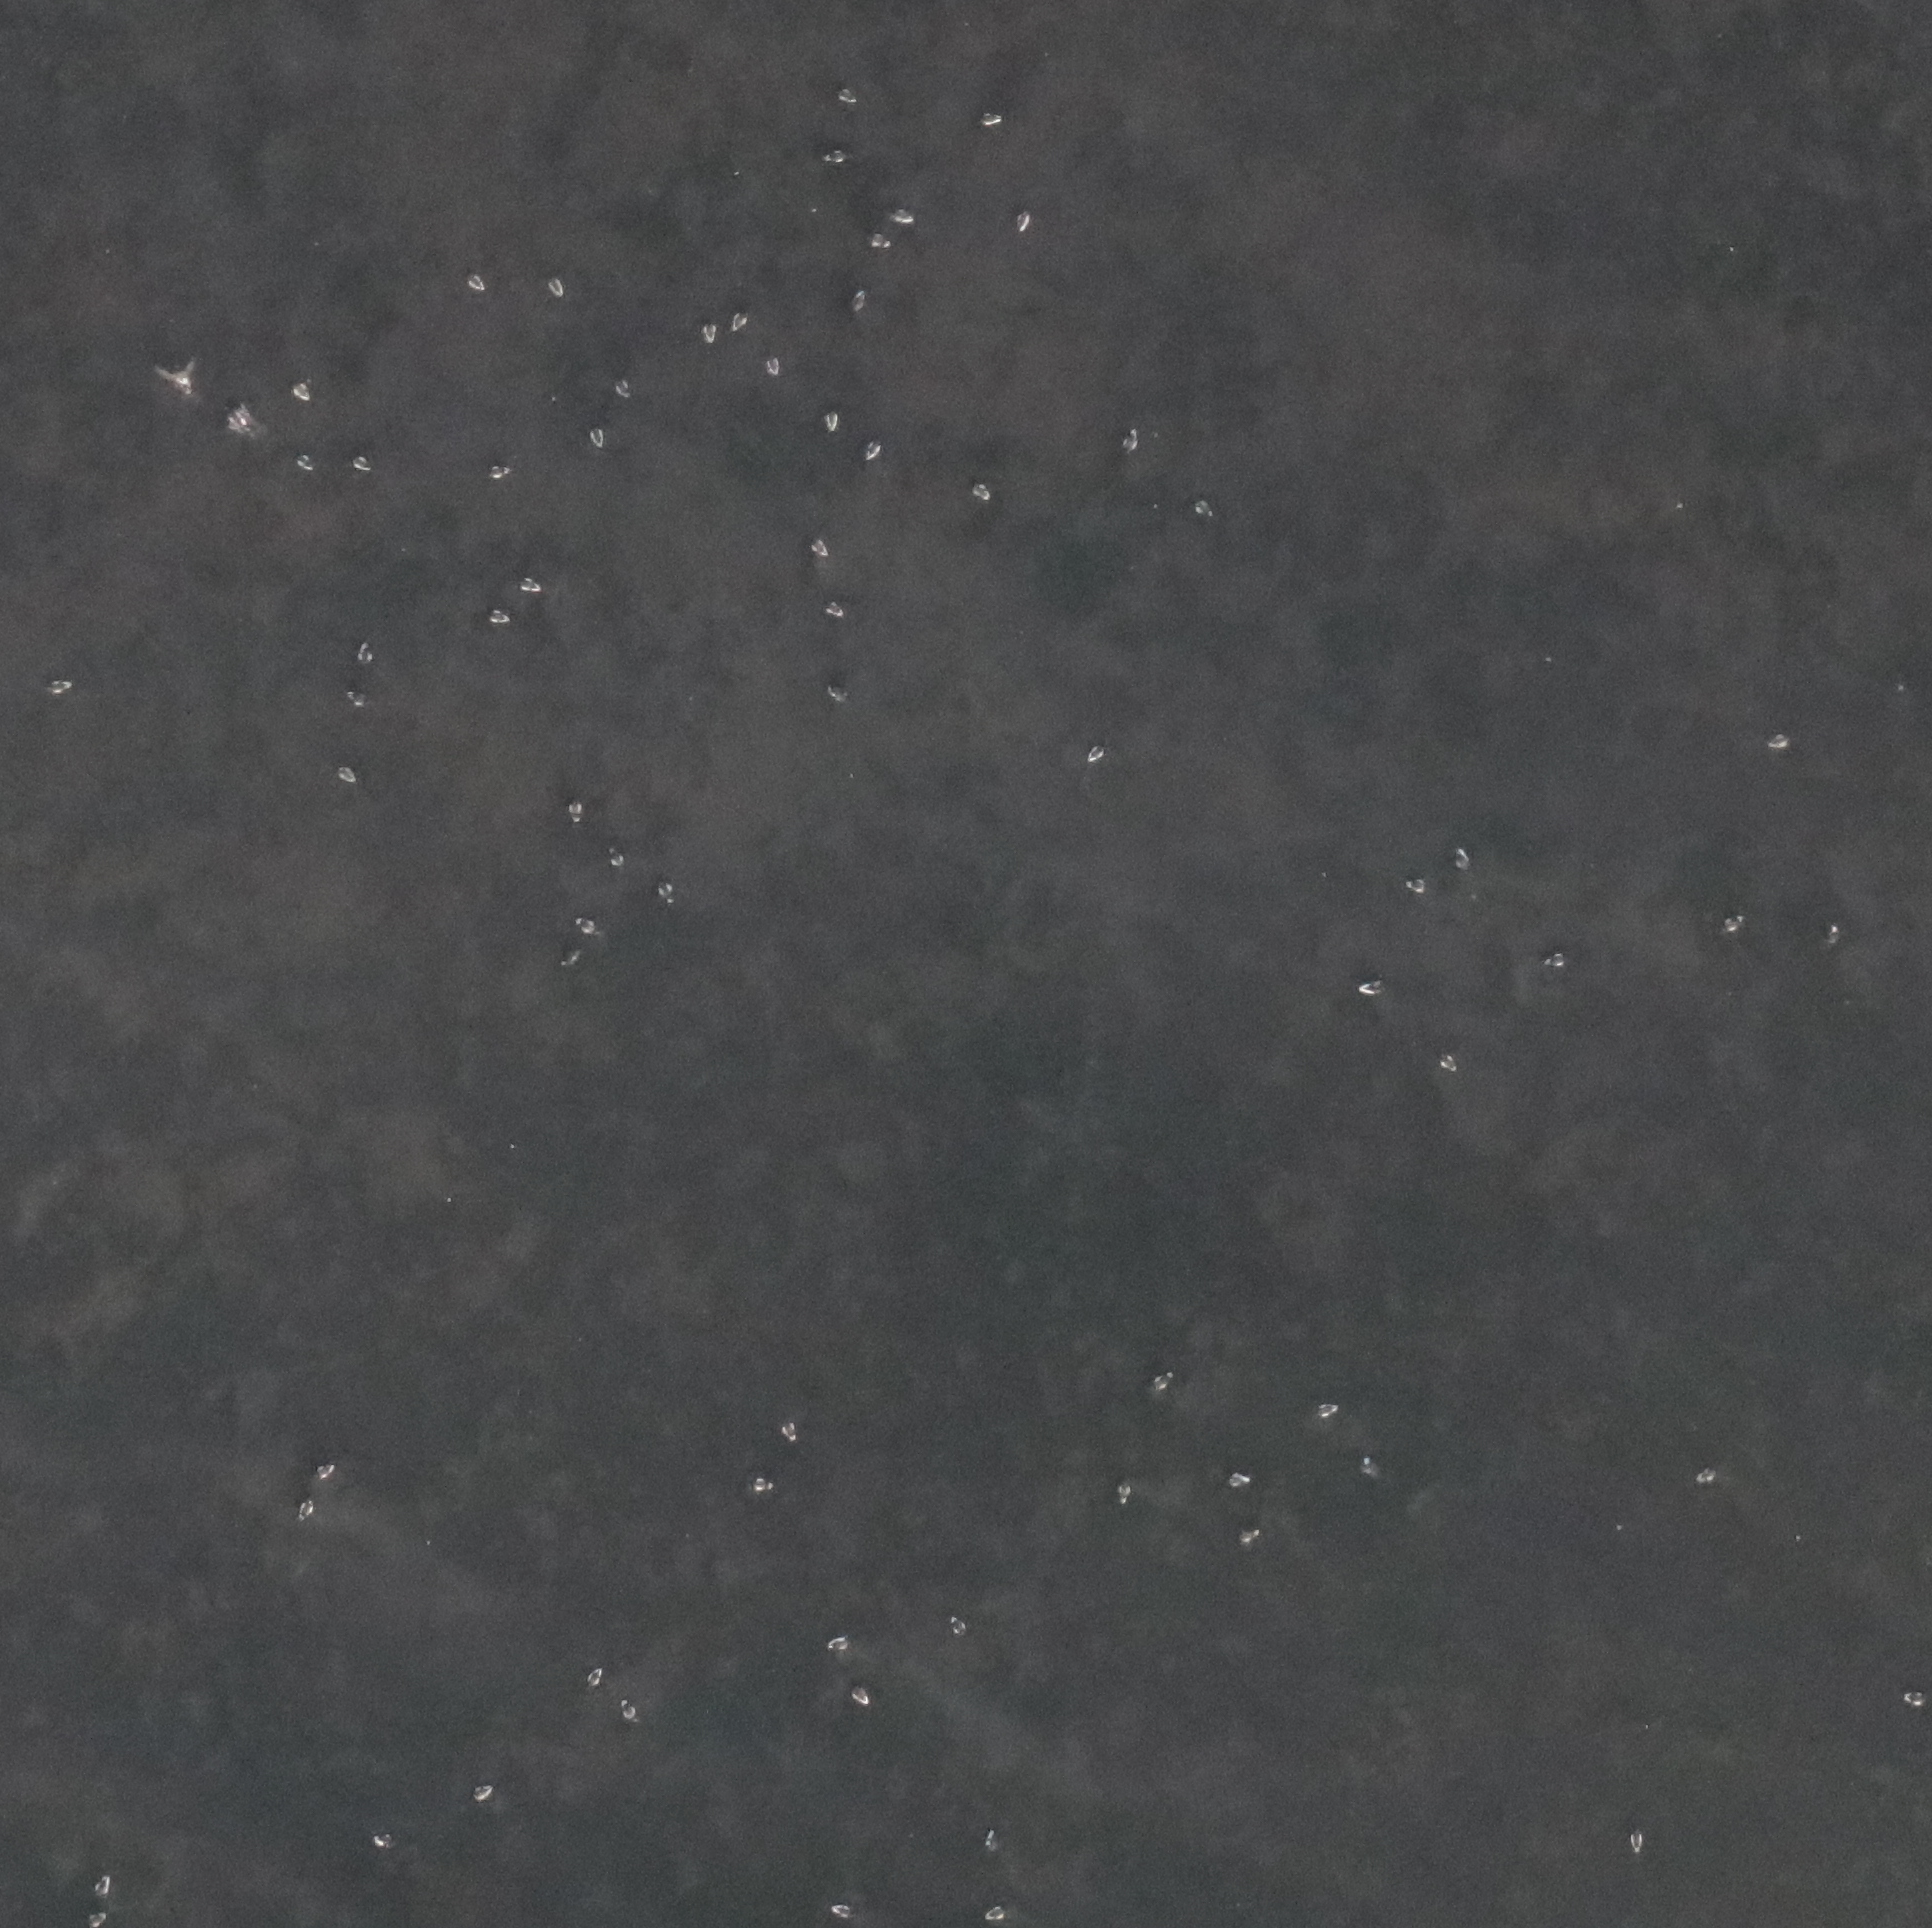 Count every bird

73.